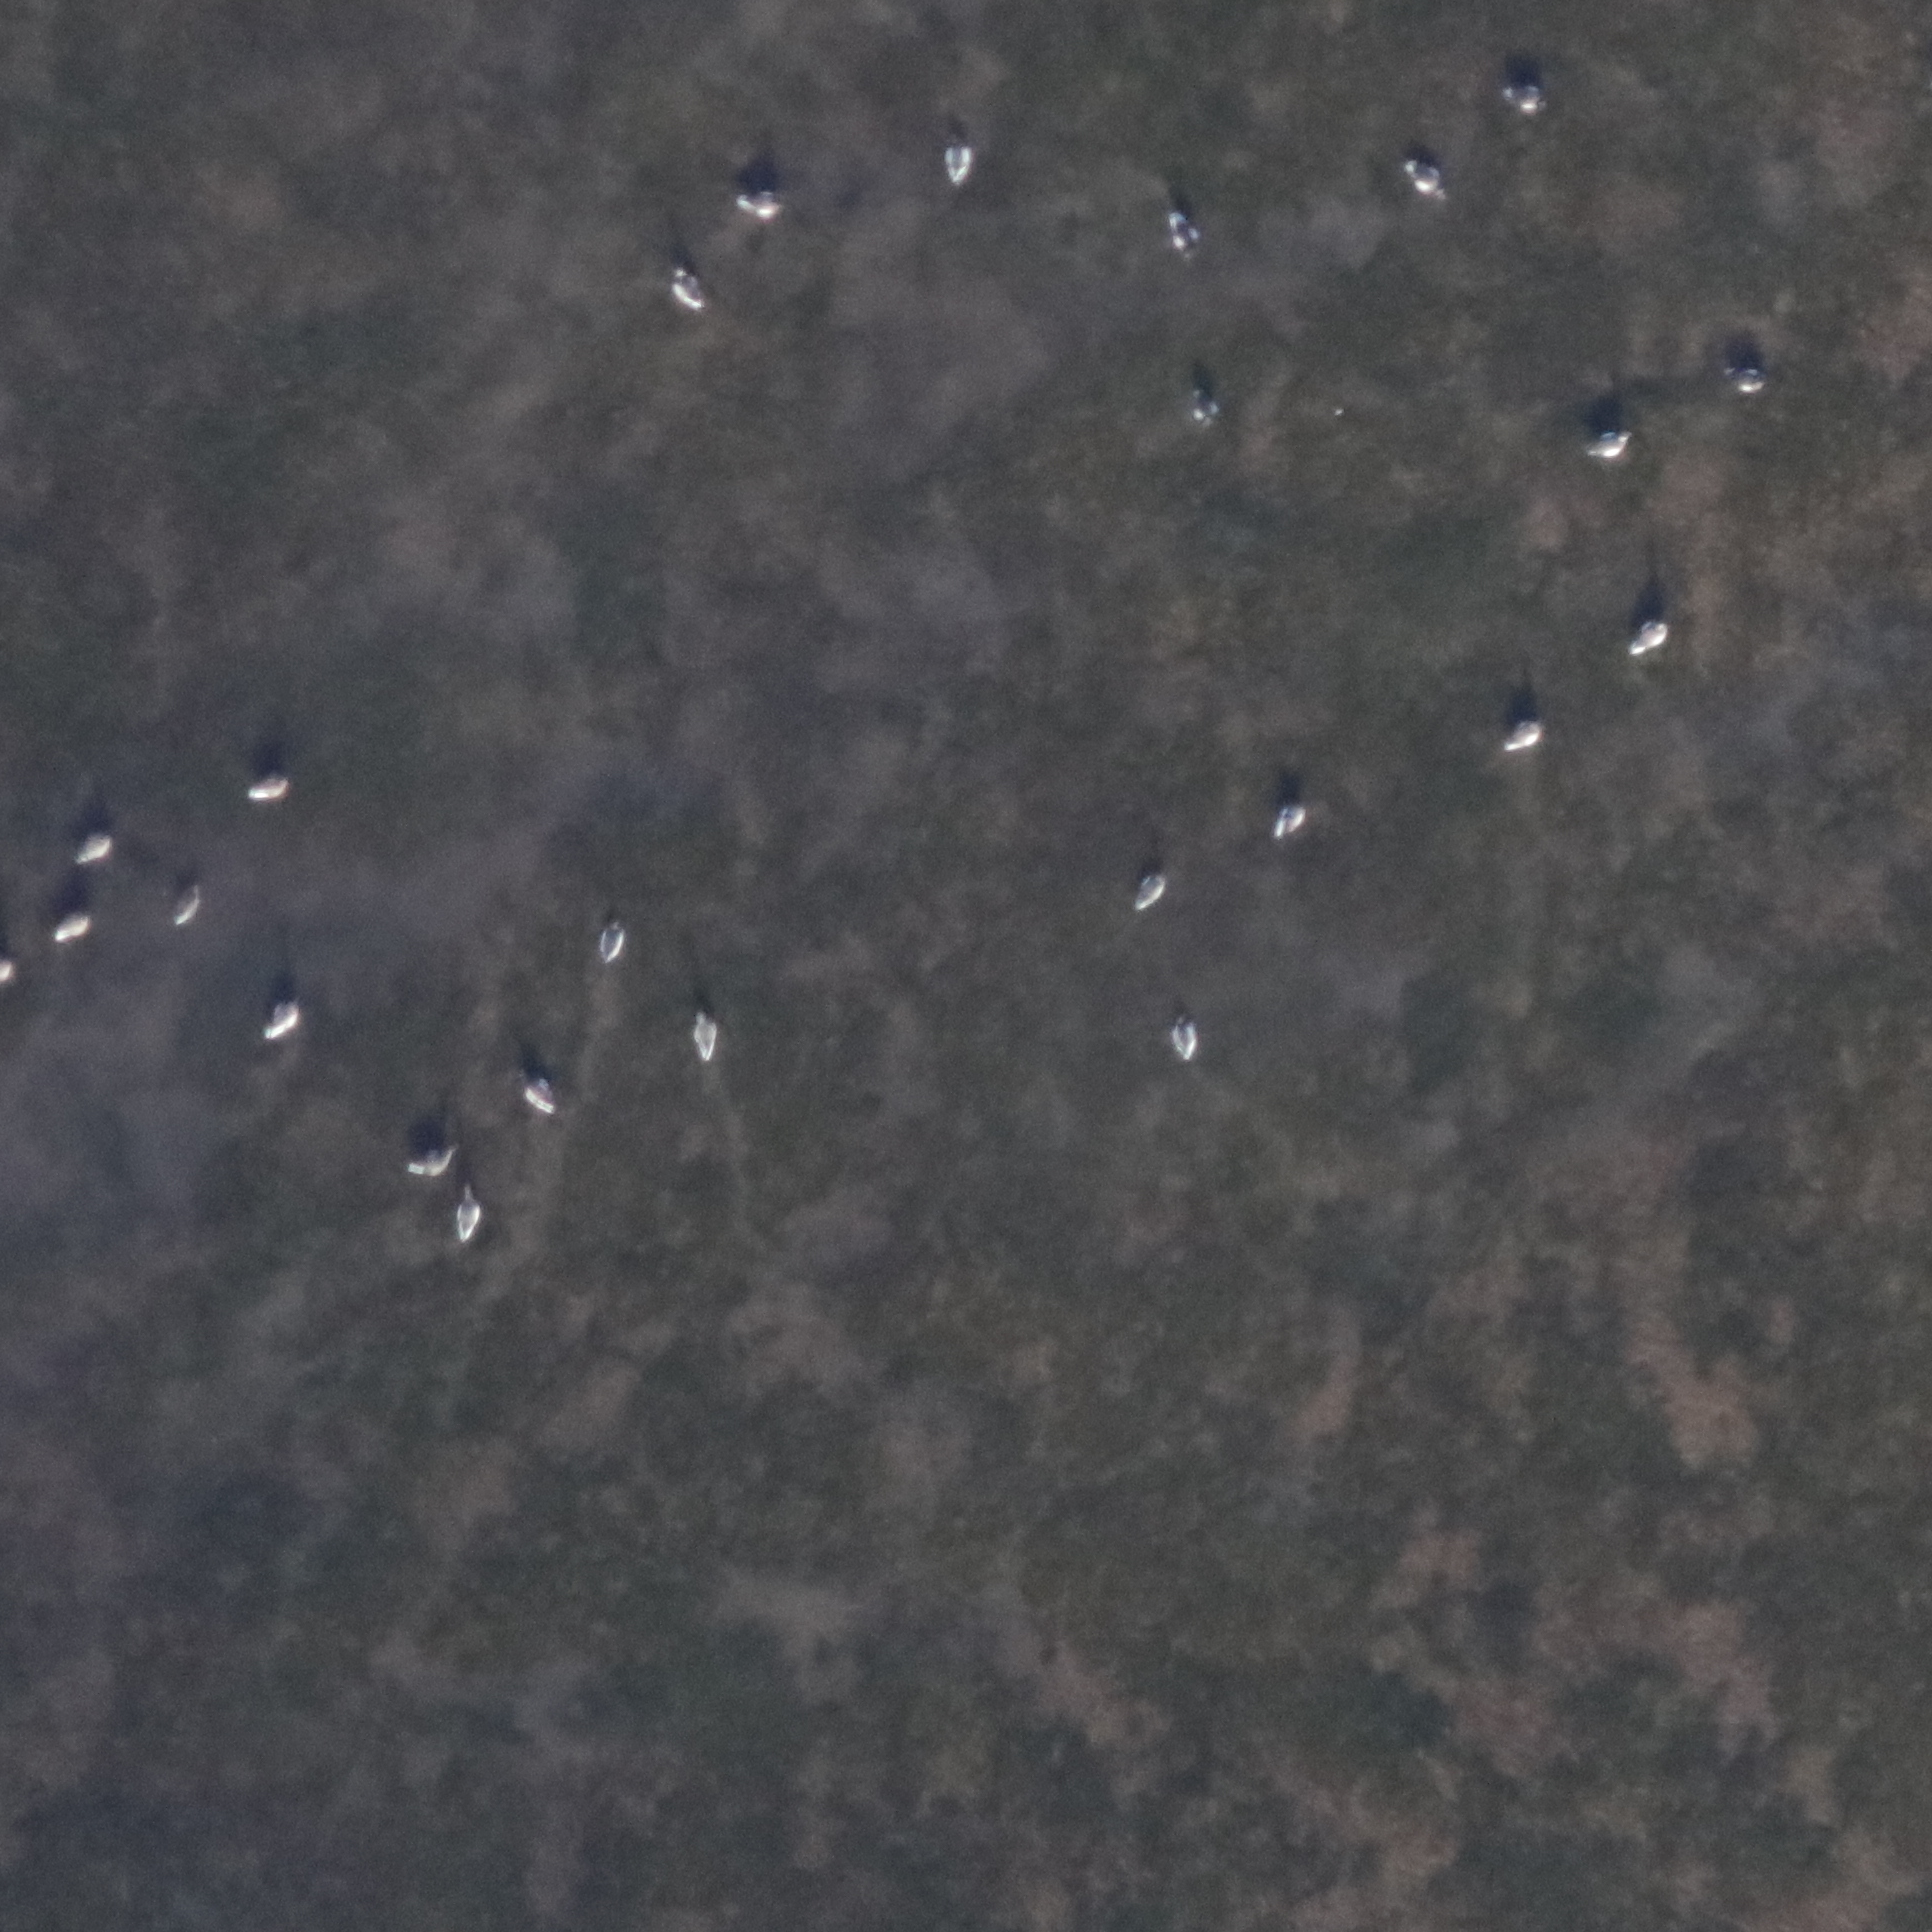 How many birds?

24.